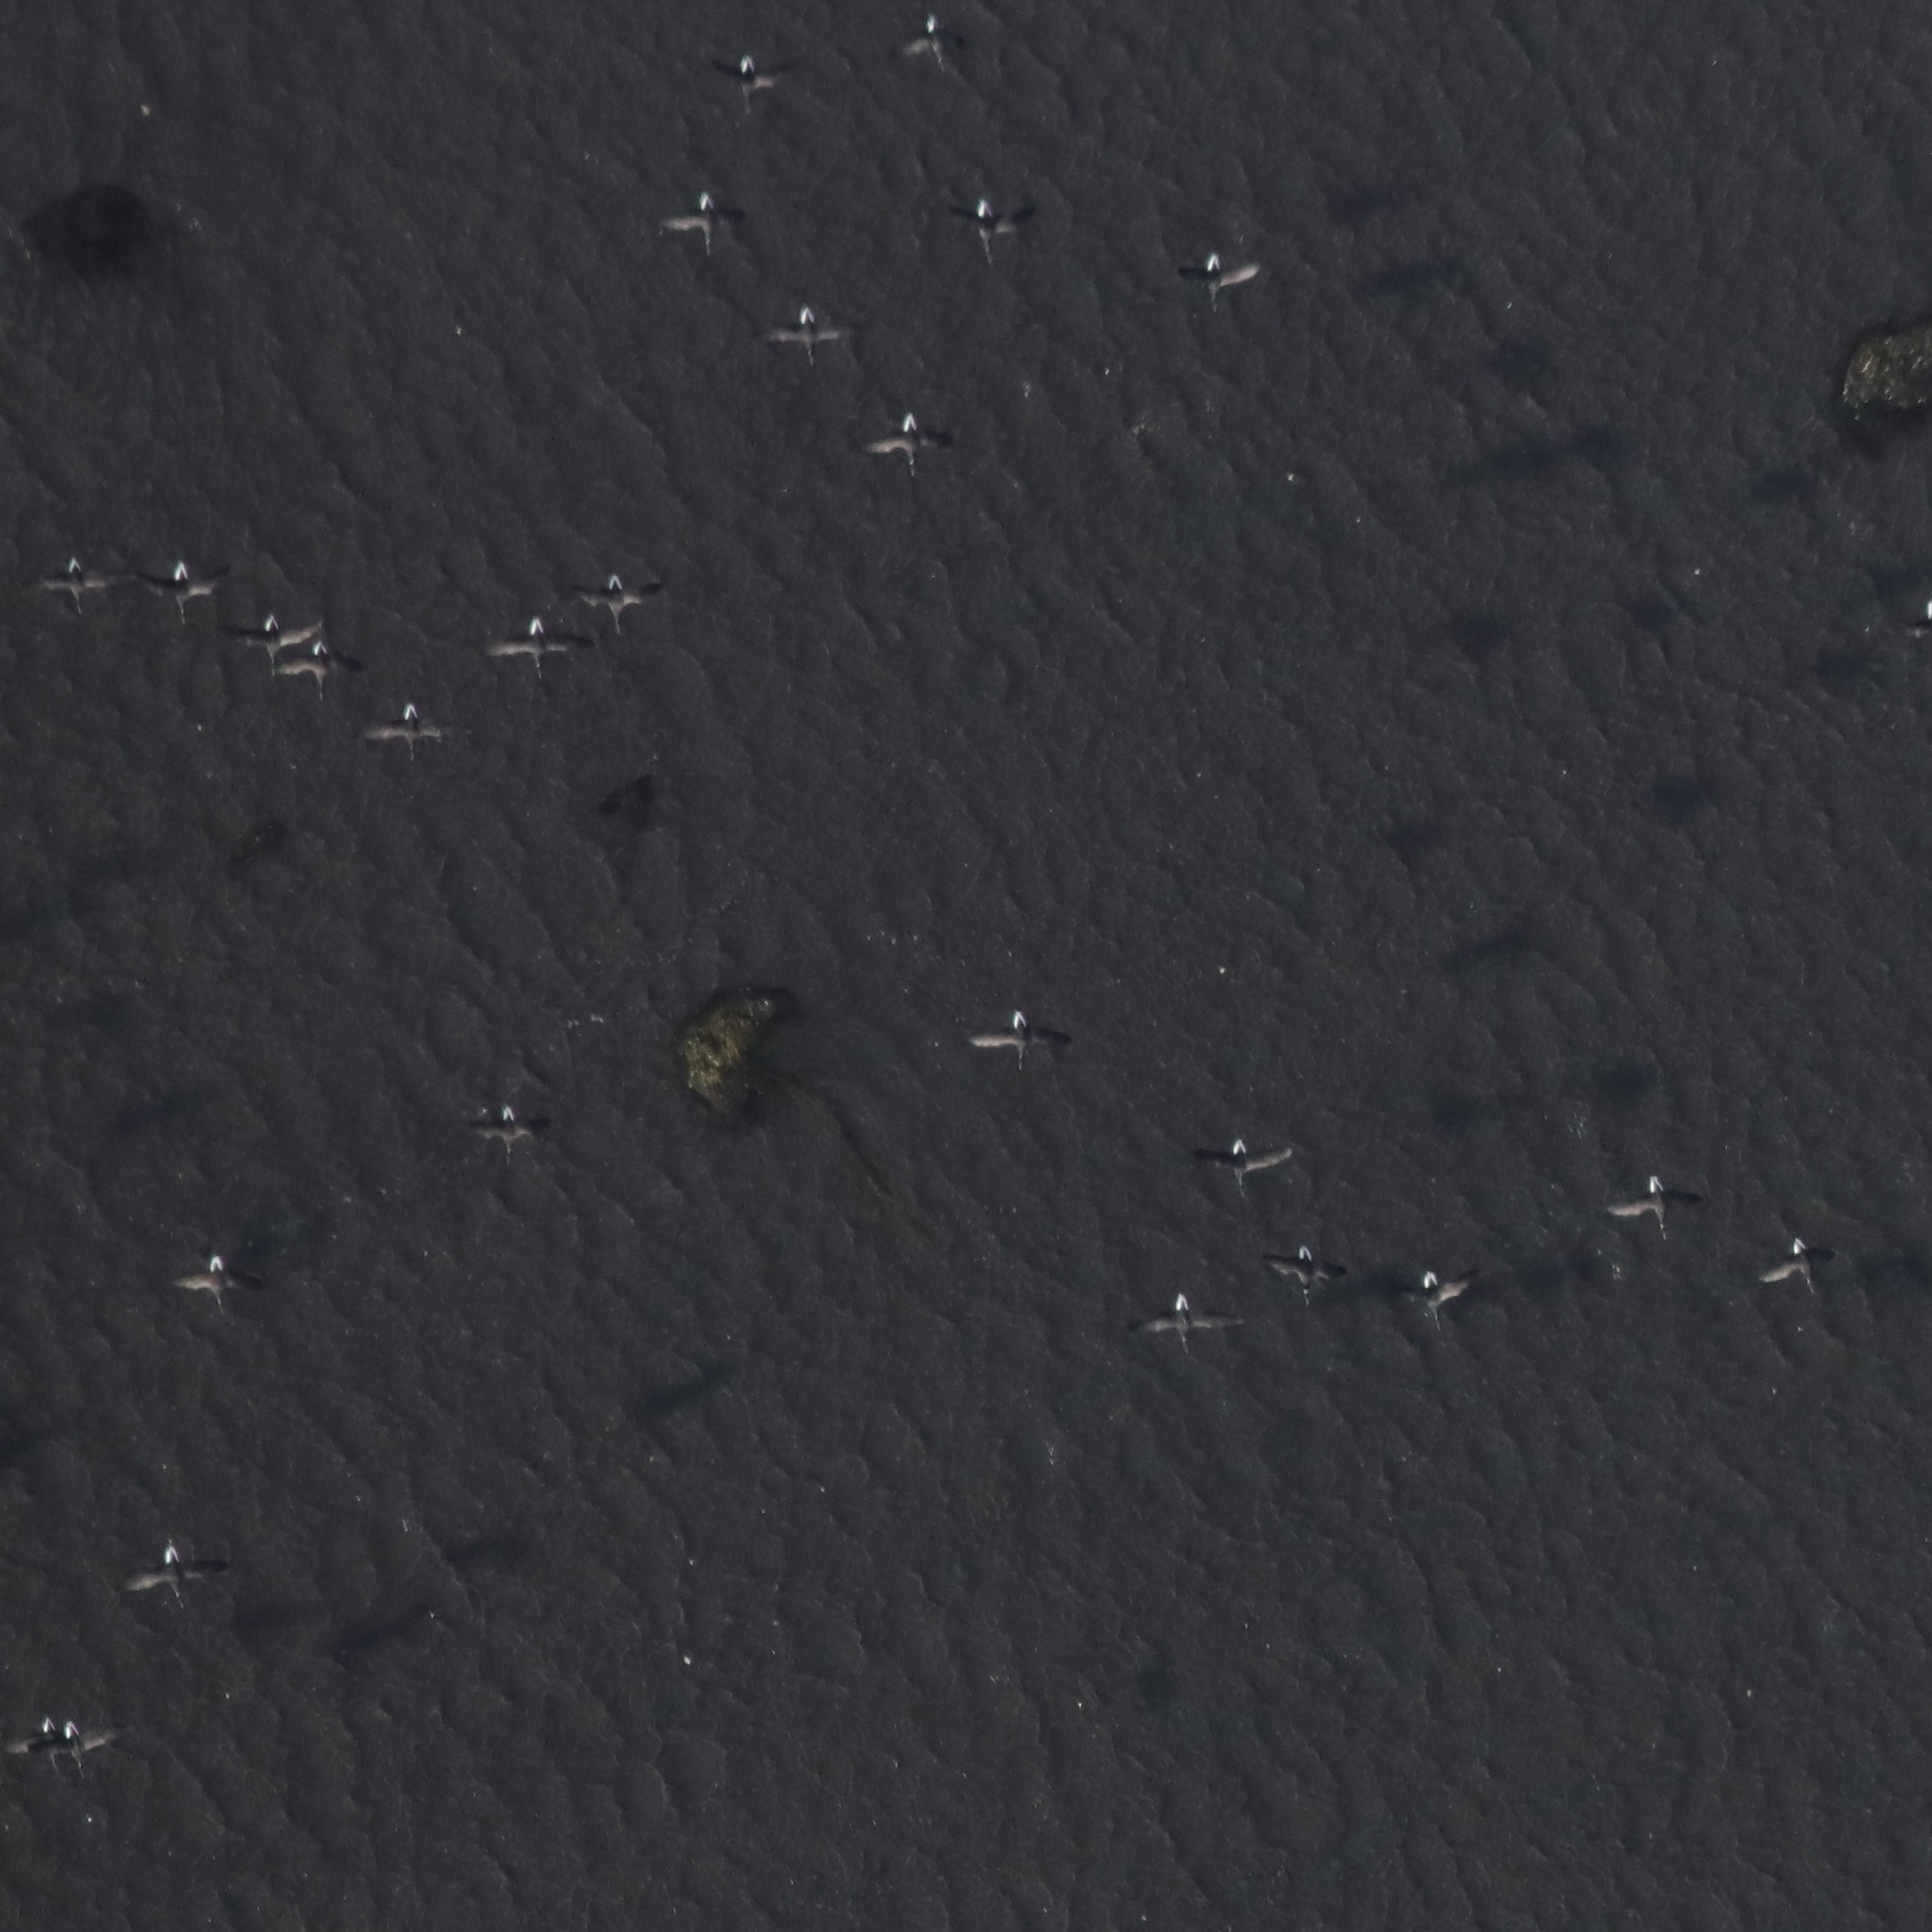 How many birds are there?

26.